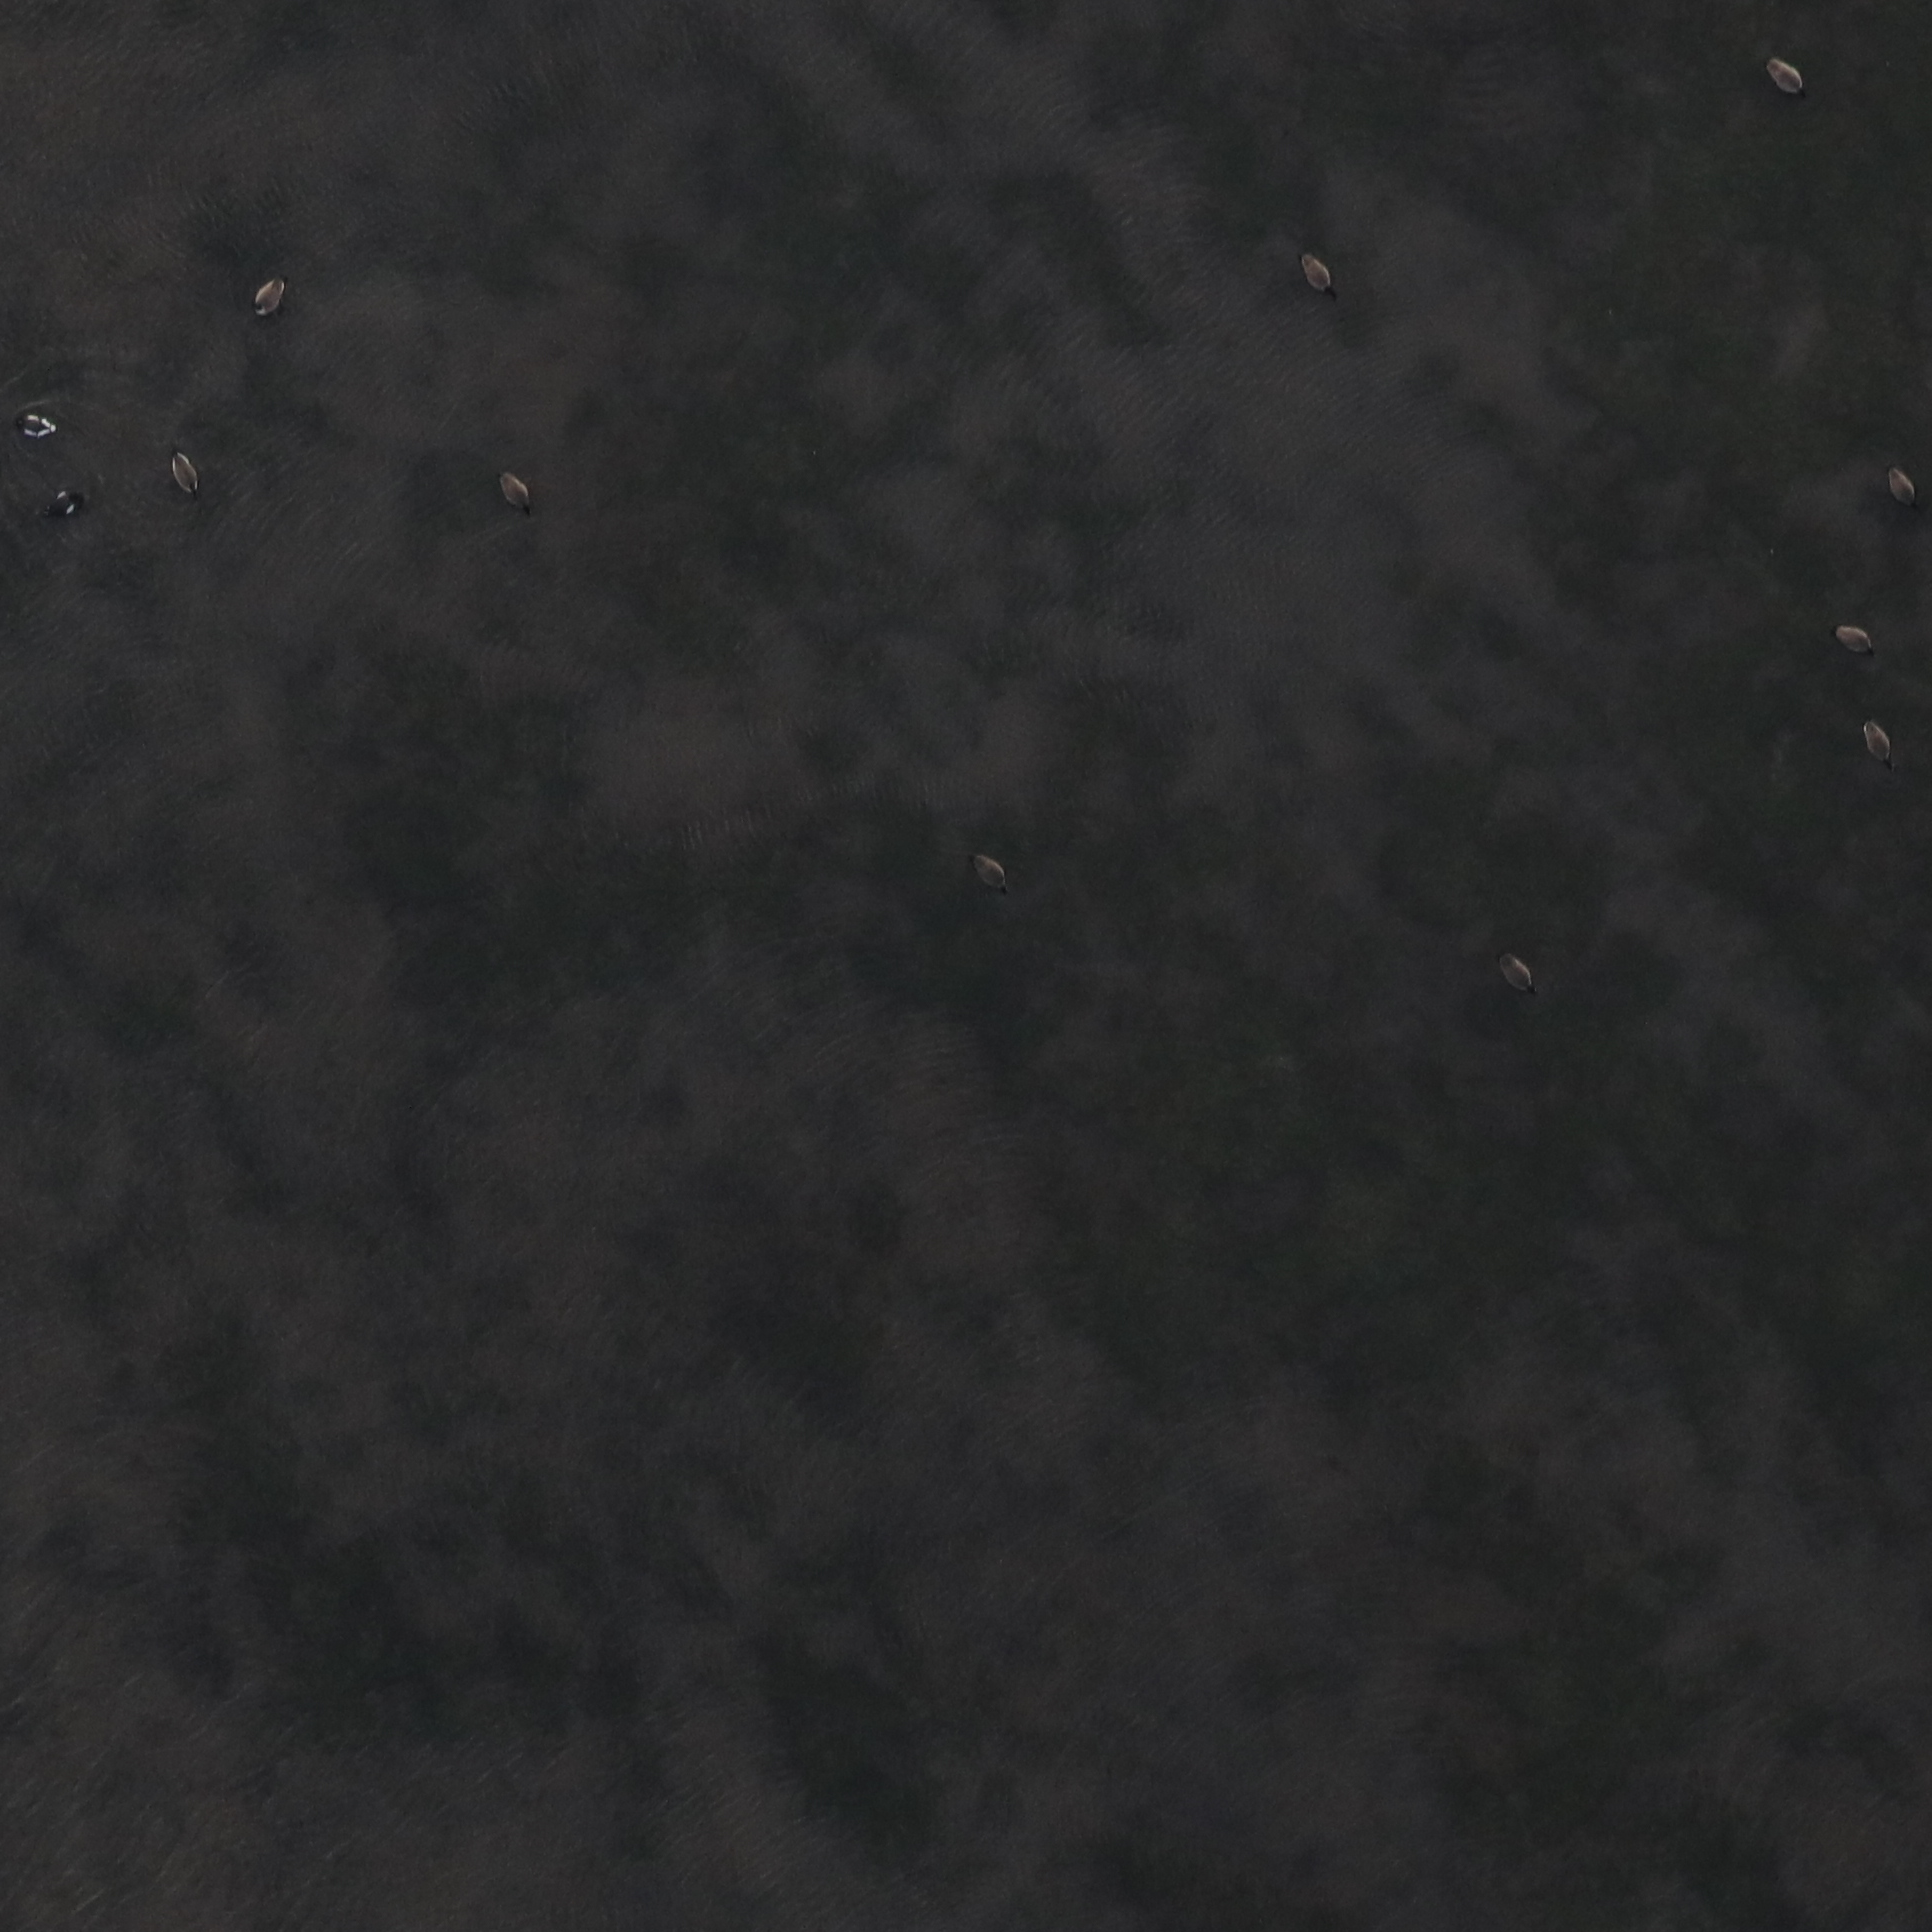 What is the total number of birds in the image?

12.